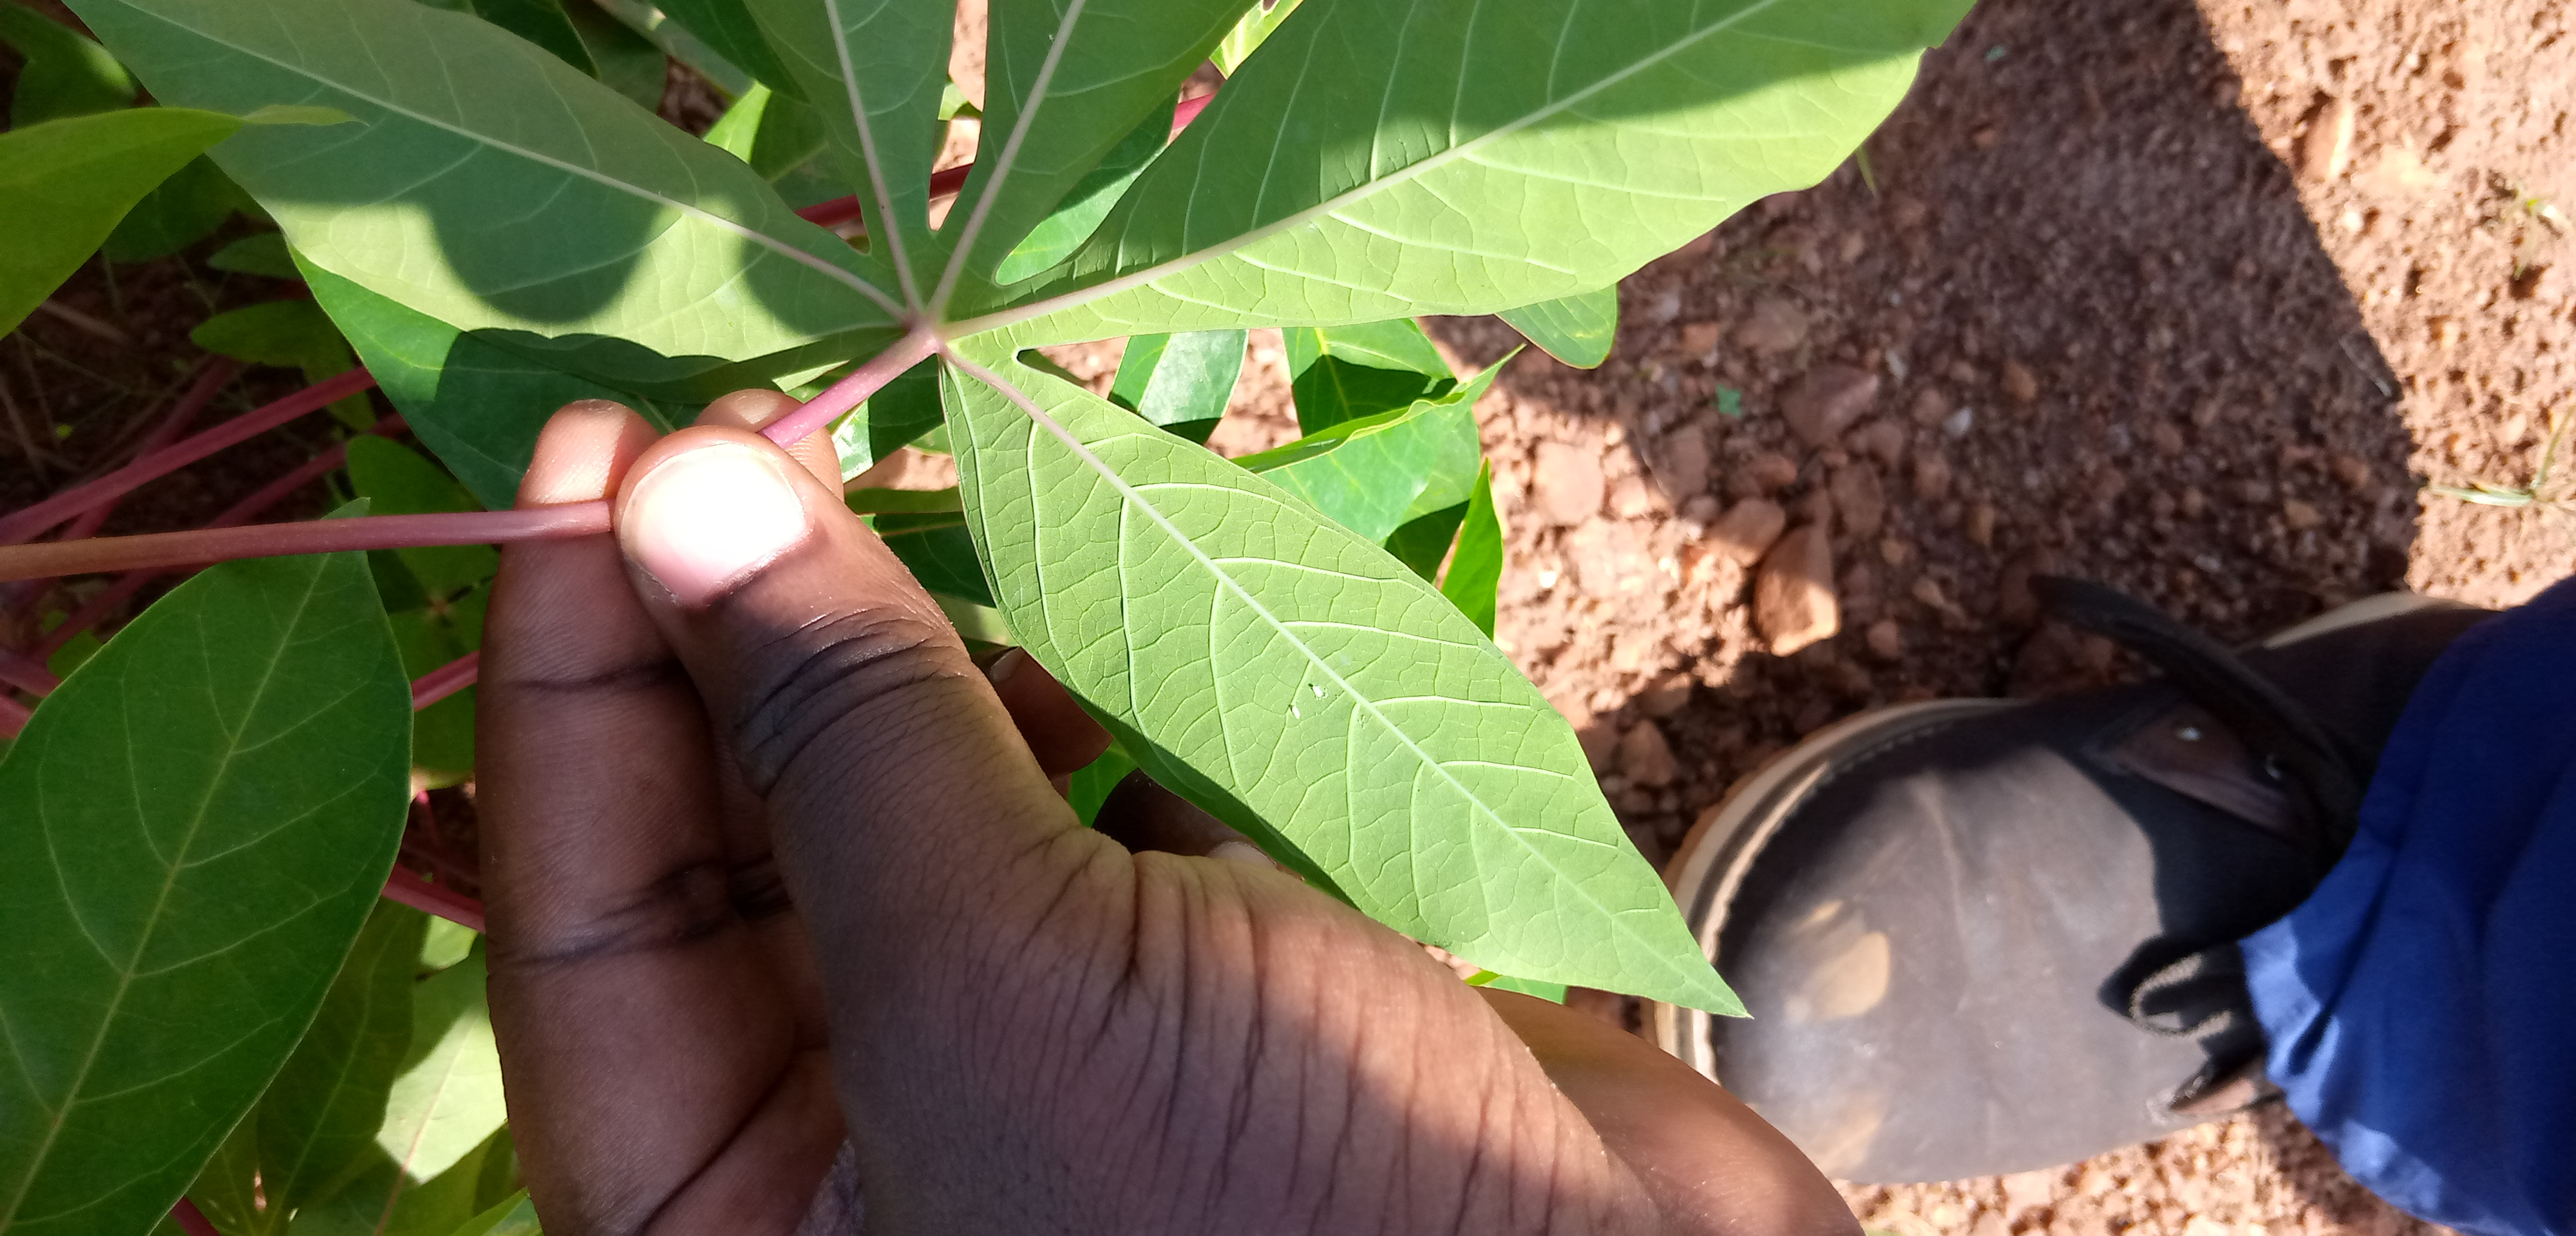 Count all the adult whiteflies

3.